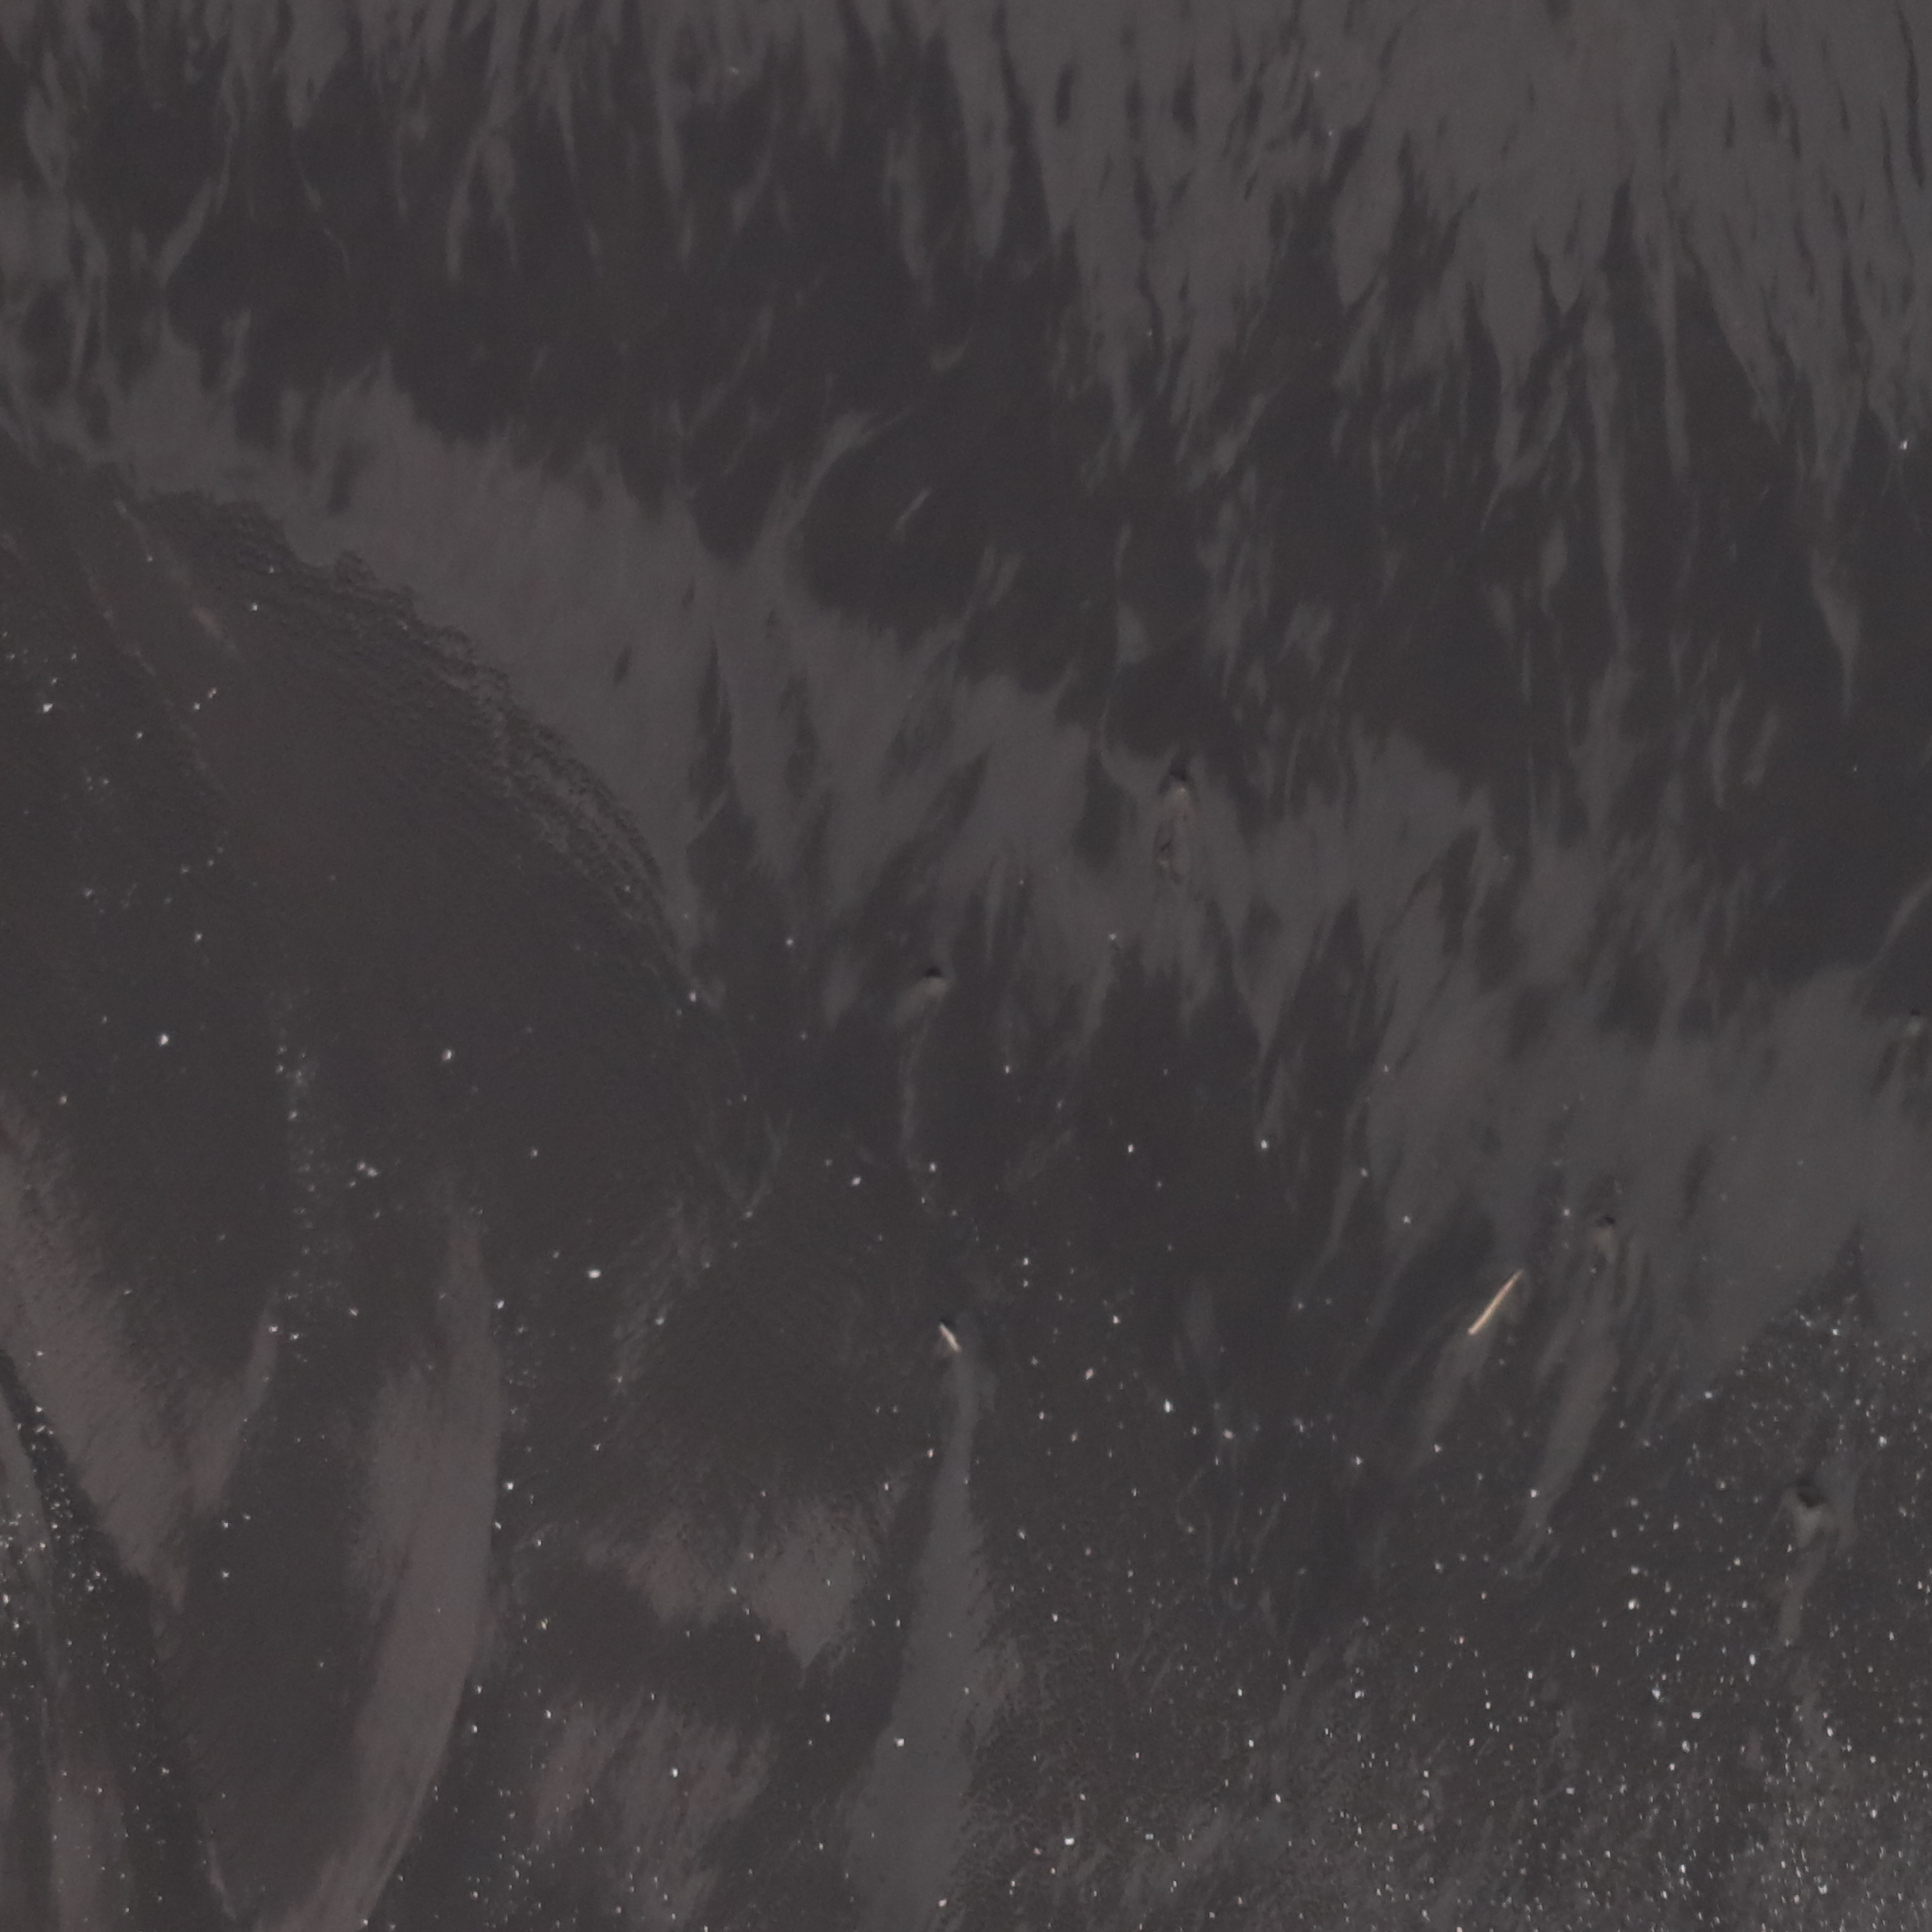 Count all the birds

0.